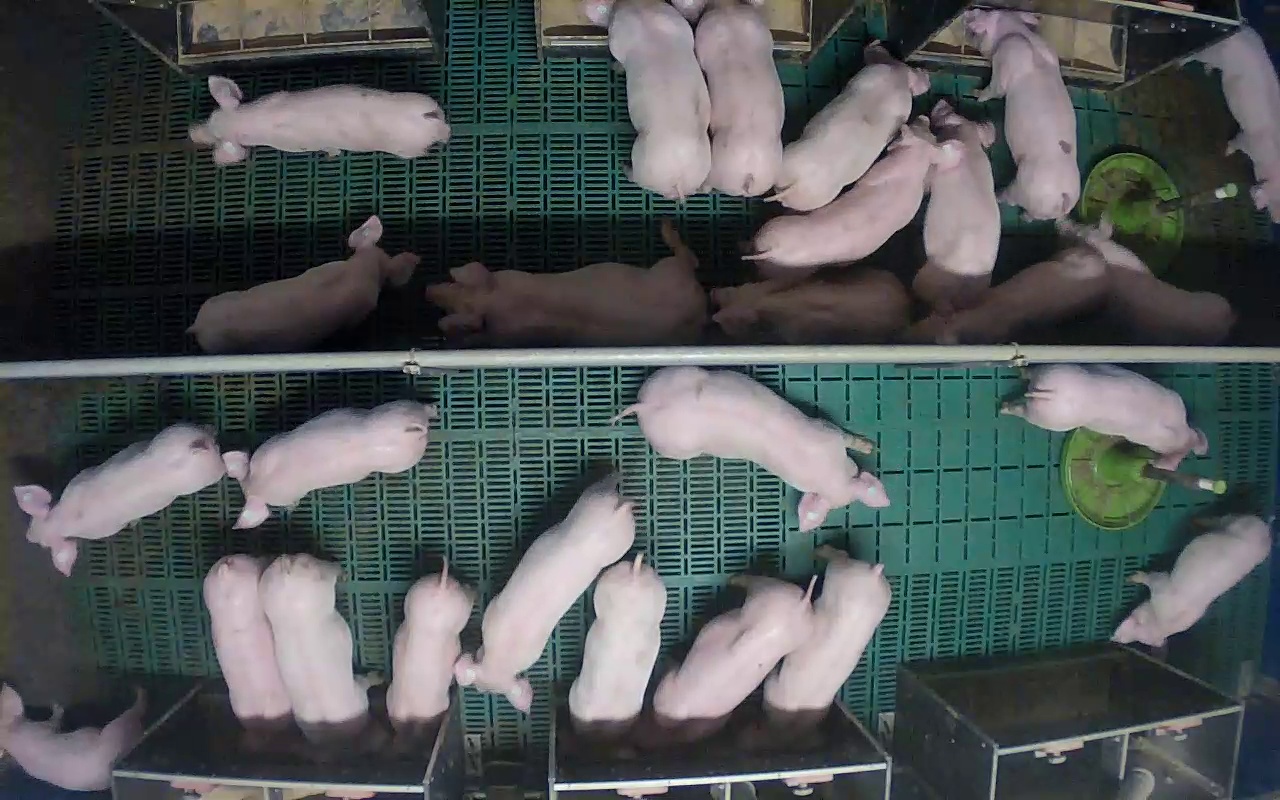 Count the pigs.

26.